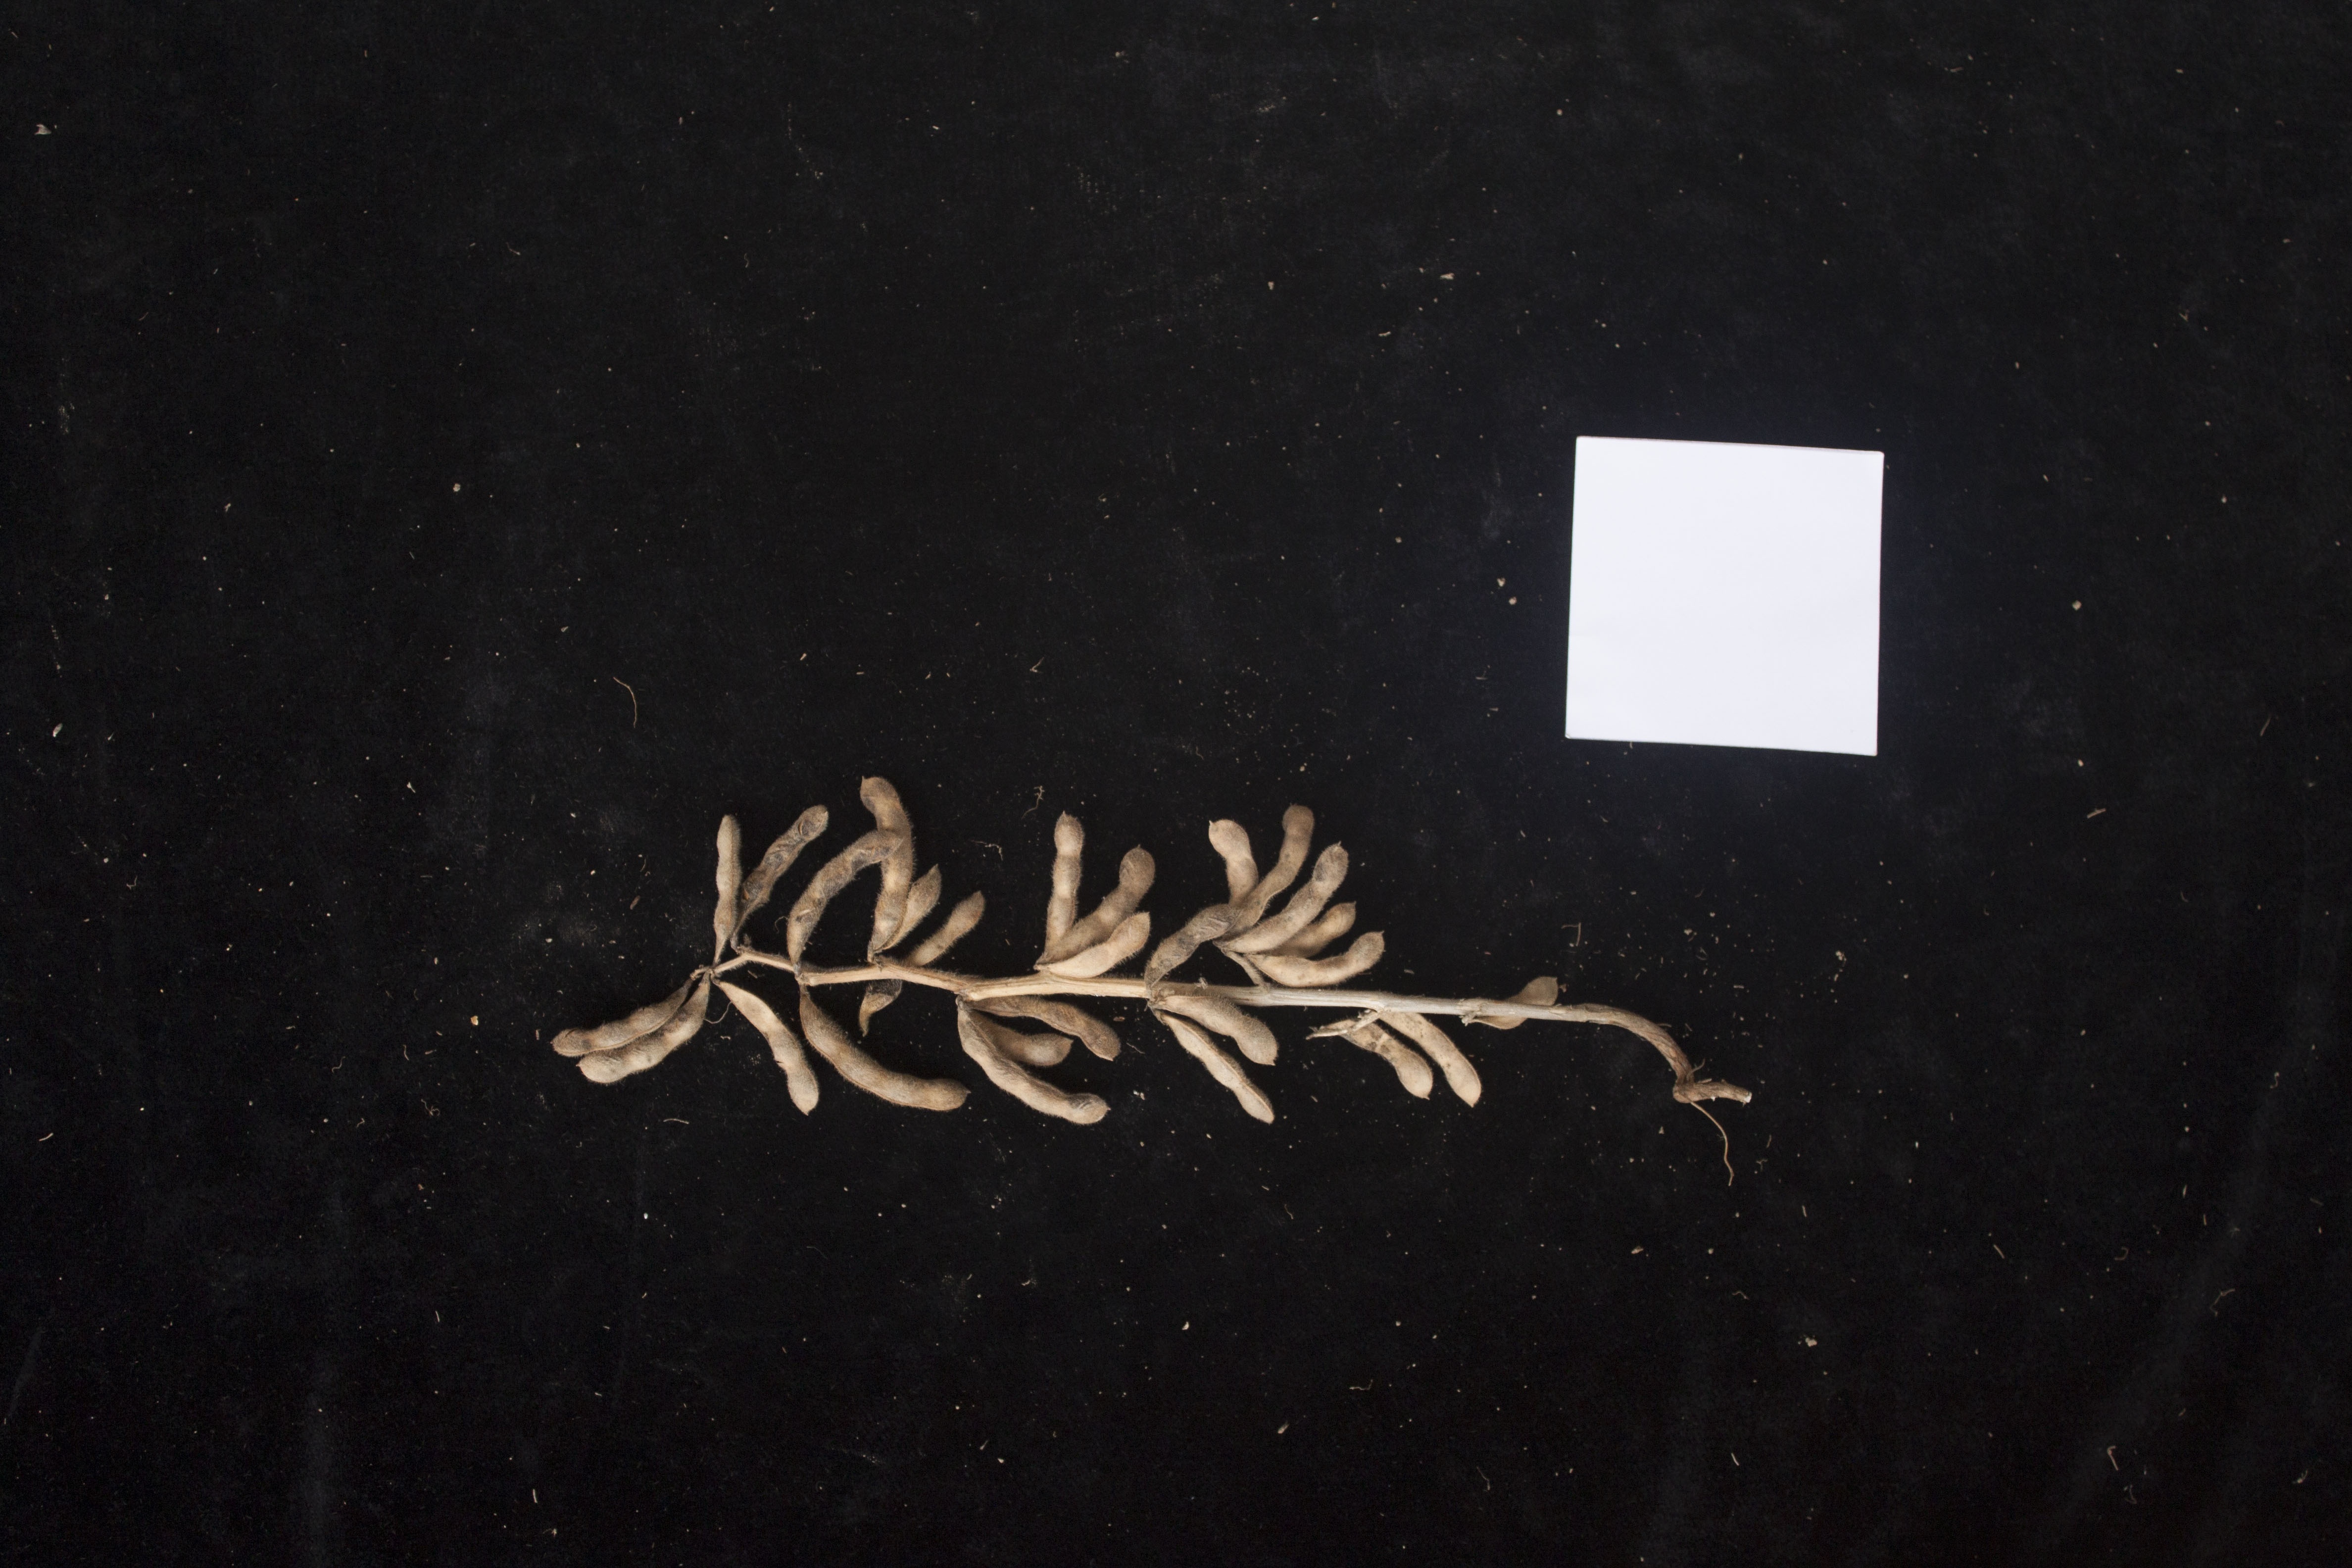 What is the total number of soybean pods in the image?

28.